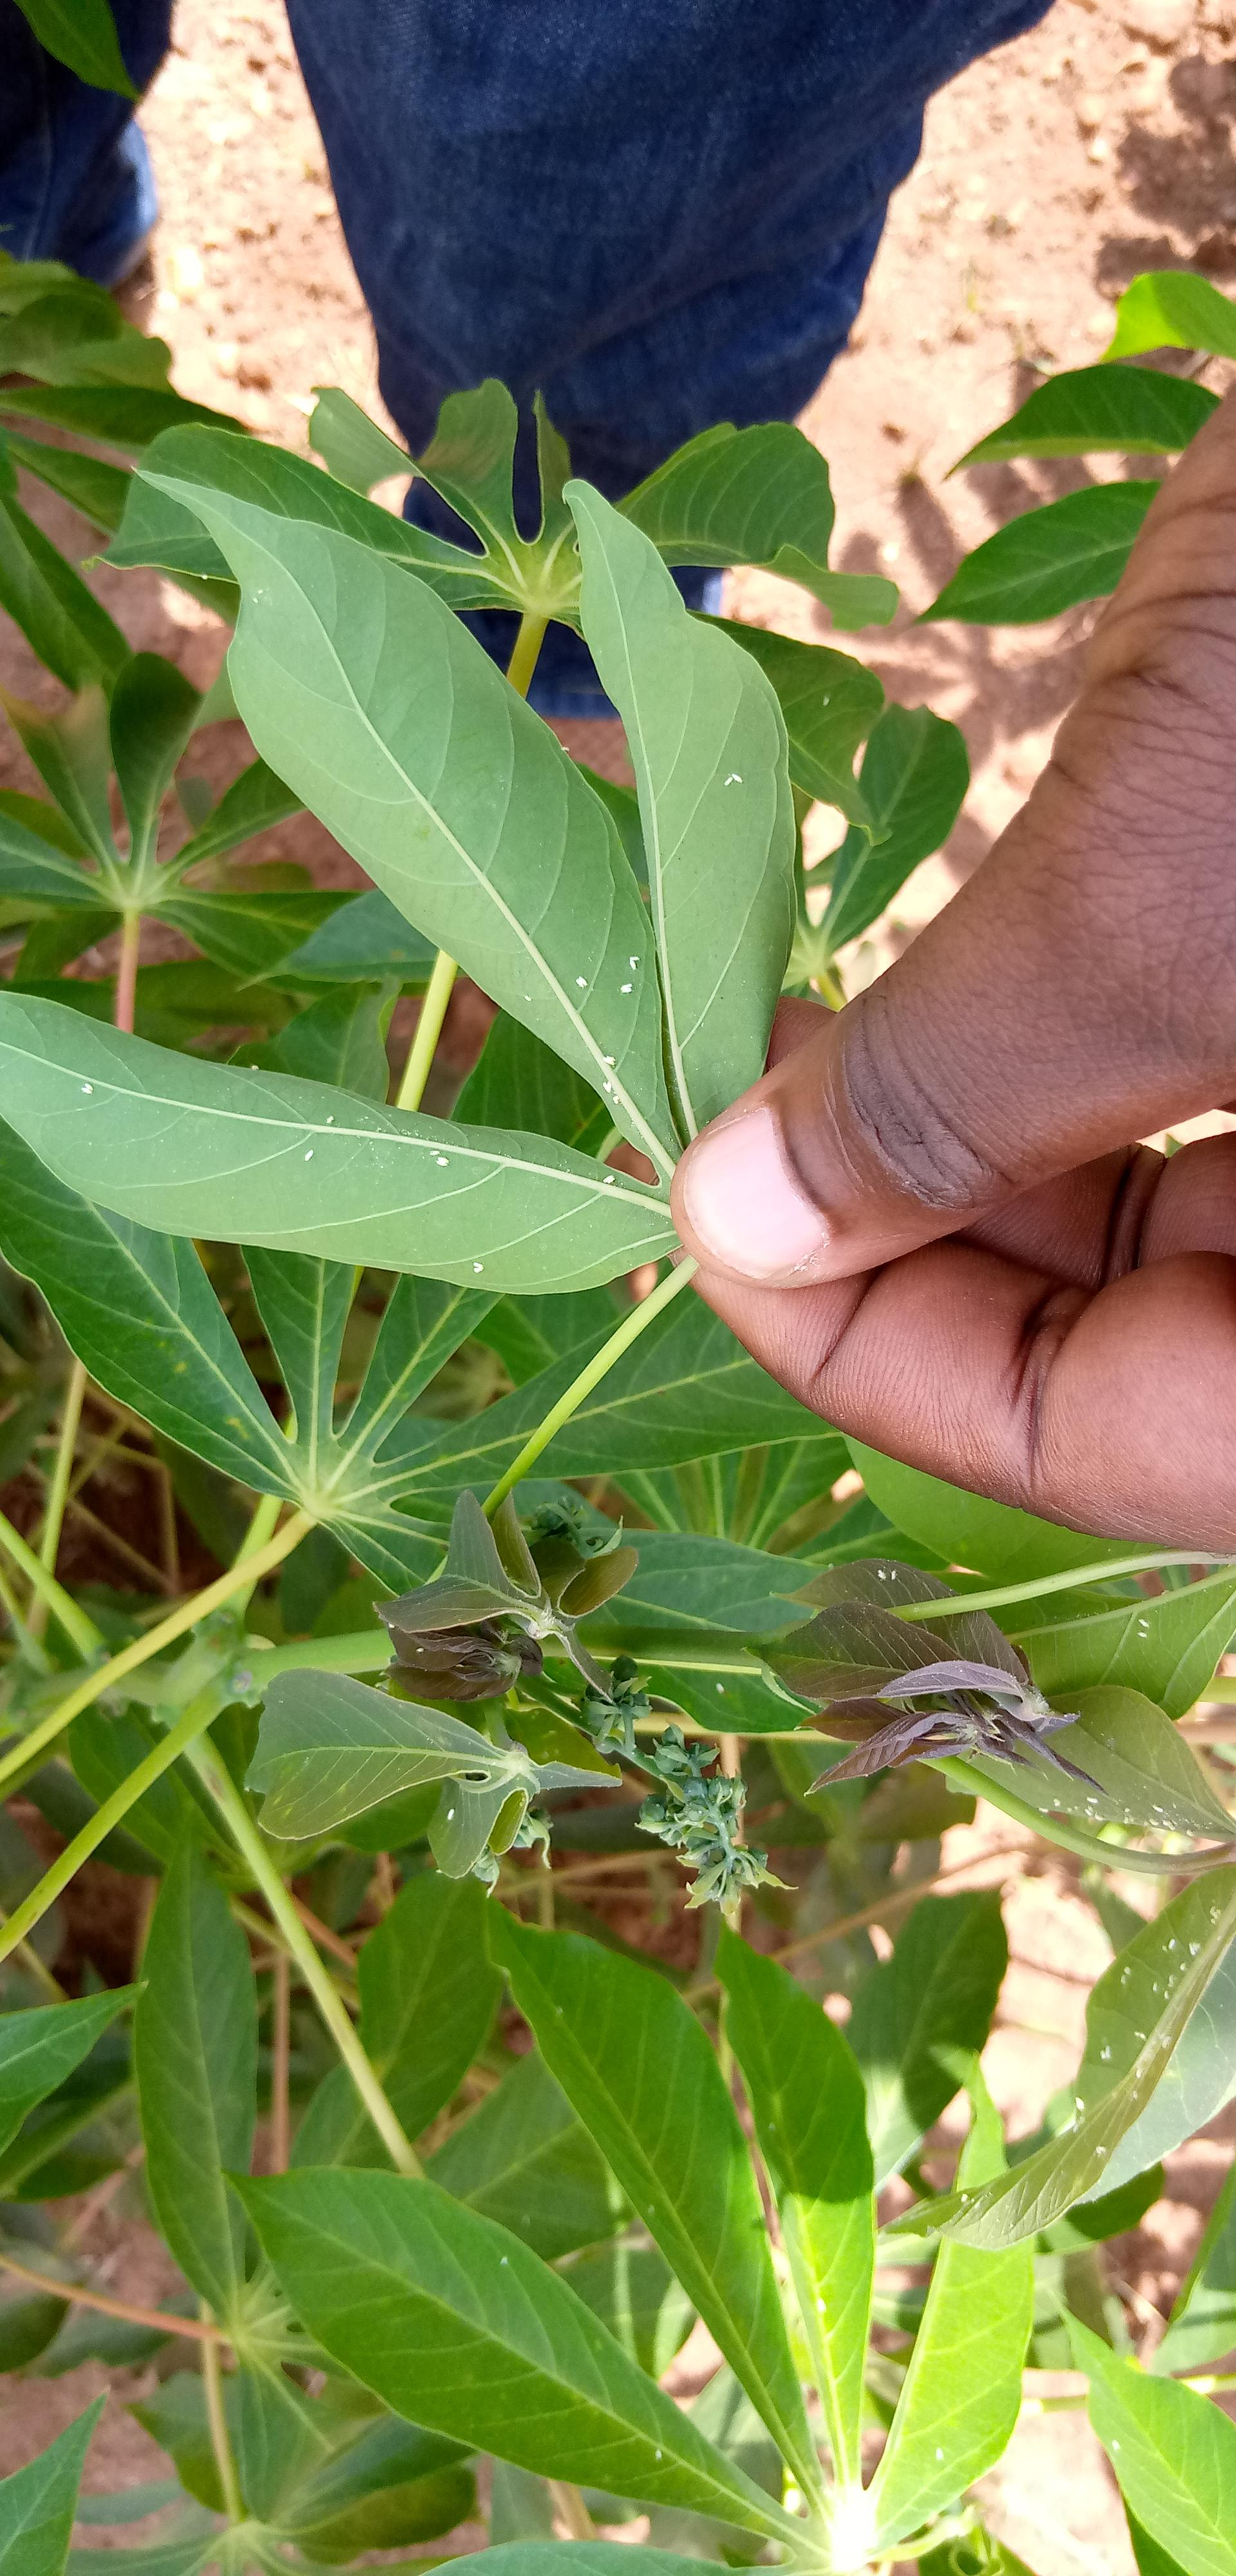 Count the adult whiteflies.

32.